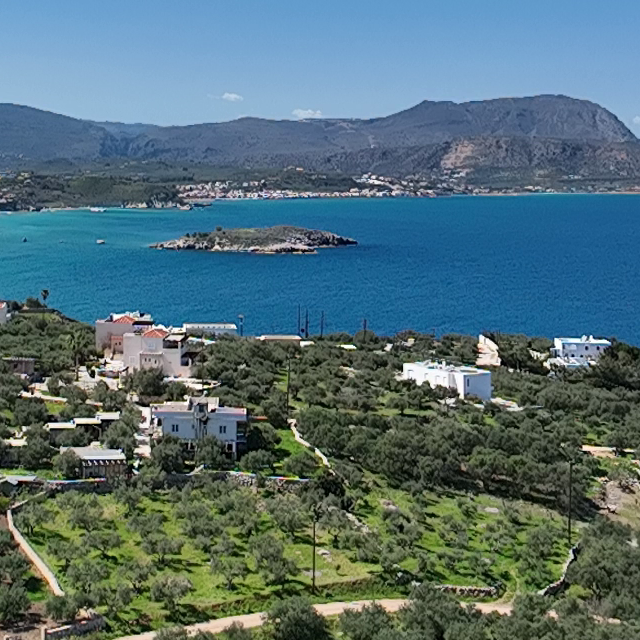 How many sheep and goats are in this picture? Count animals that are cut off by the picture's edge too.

0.